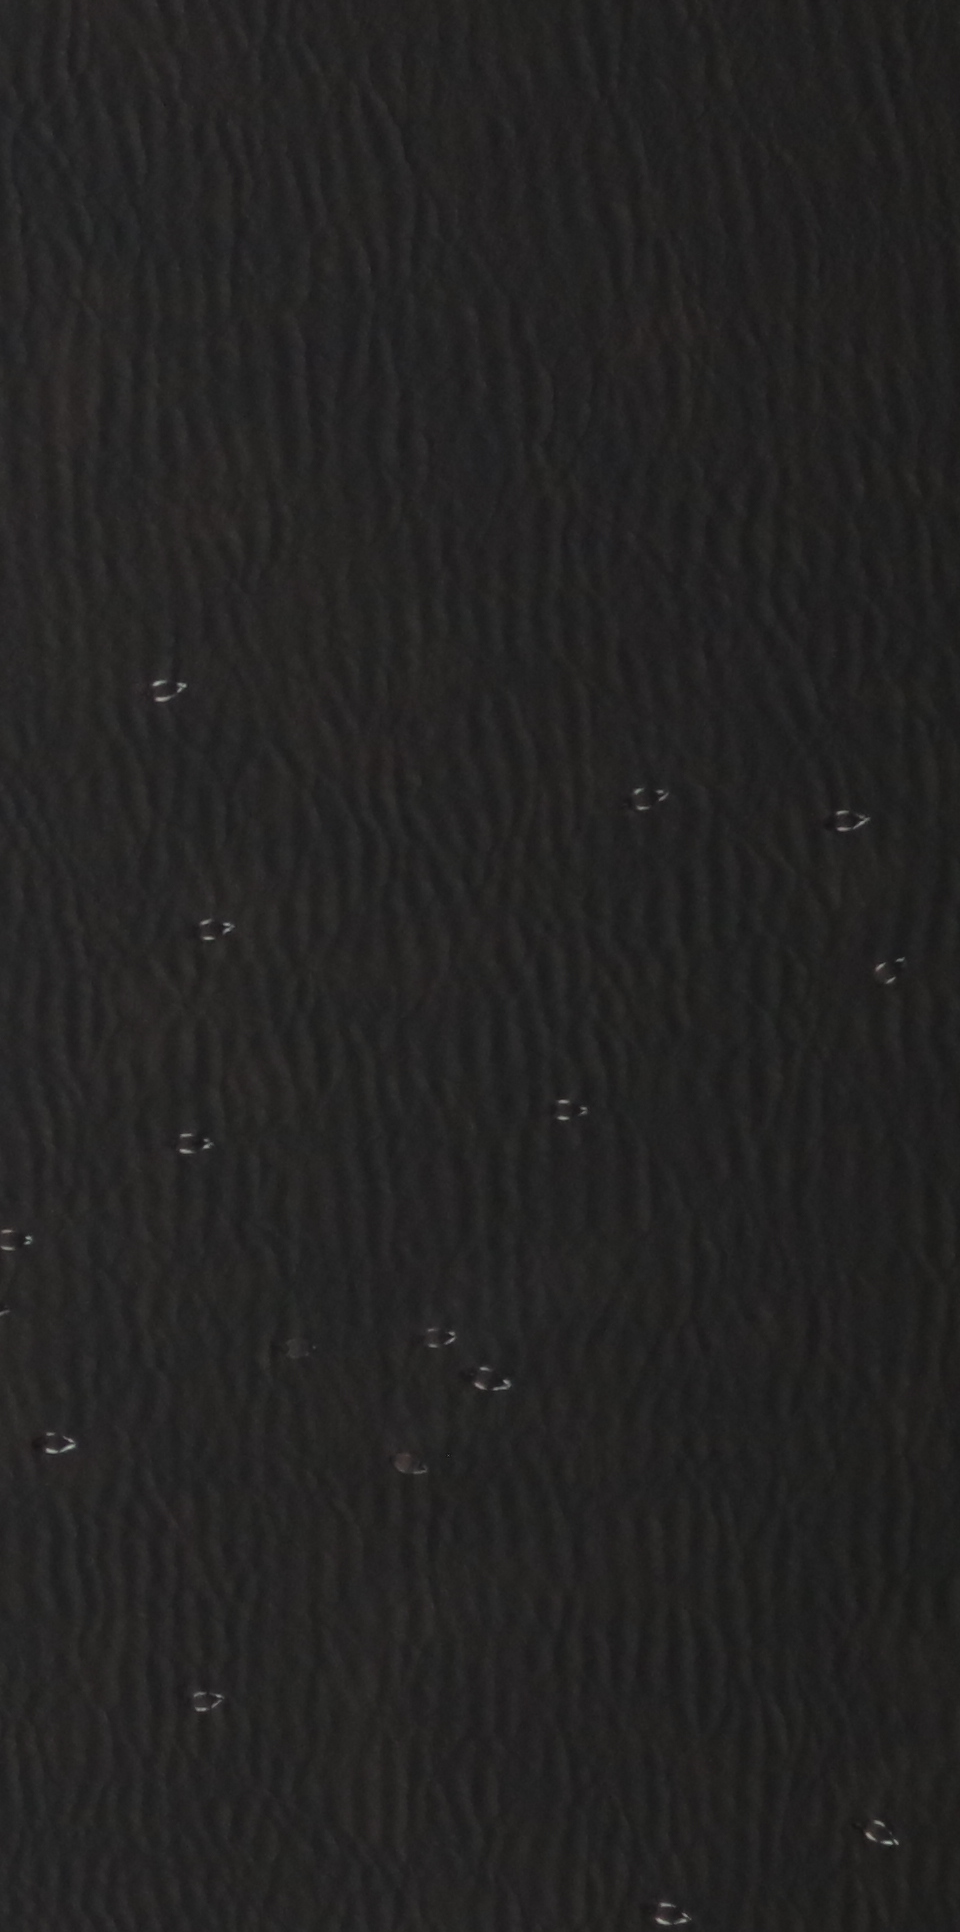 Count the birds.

16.